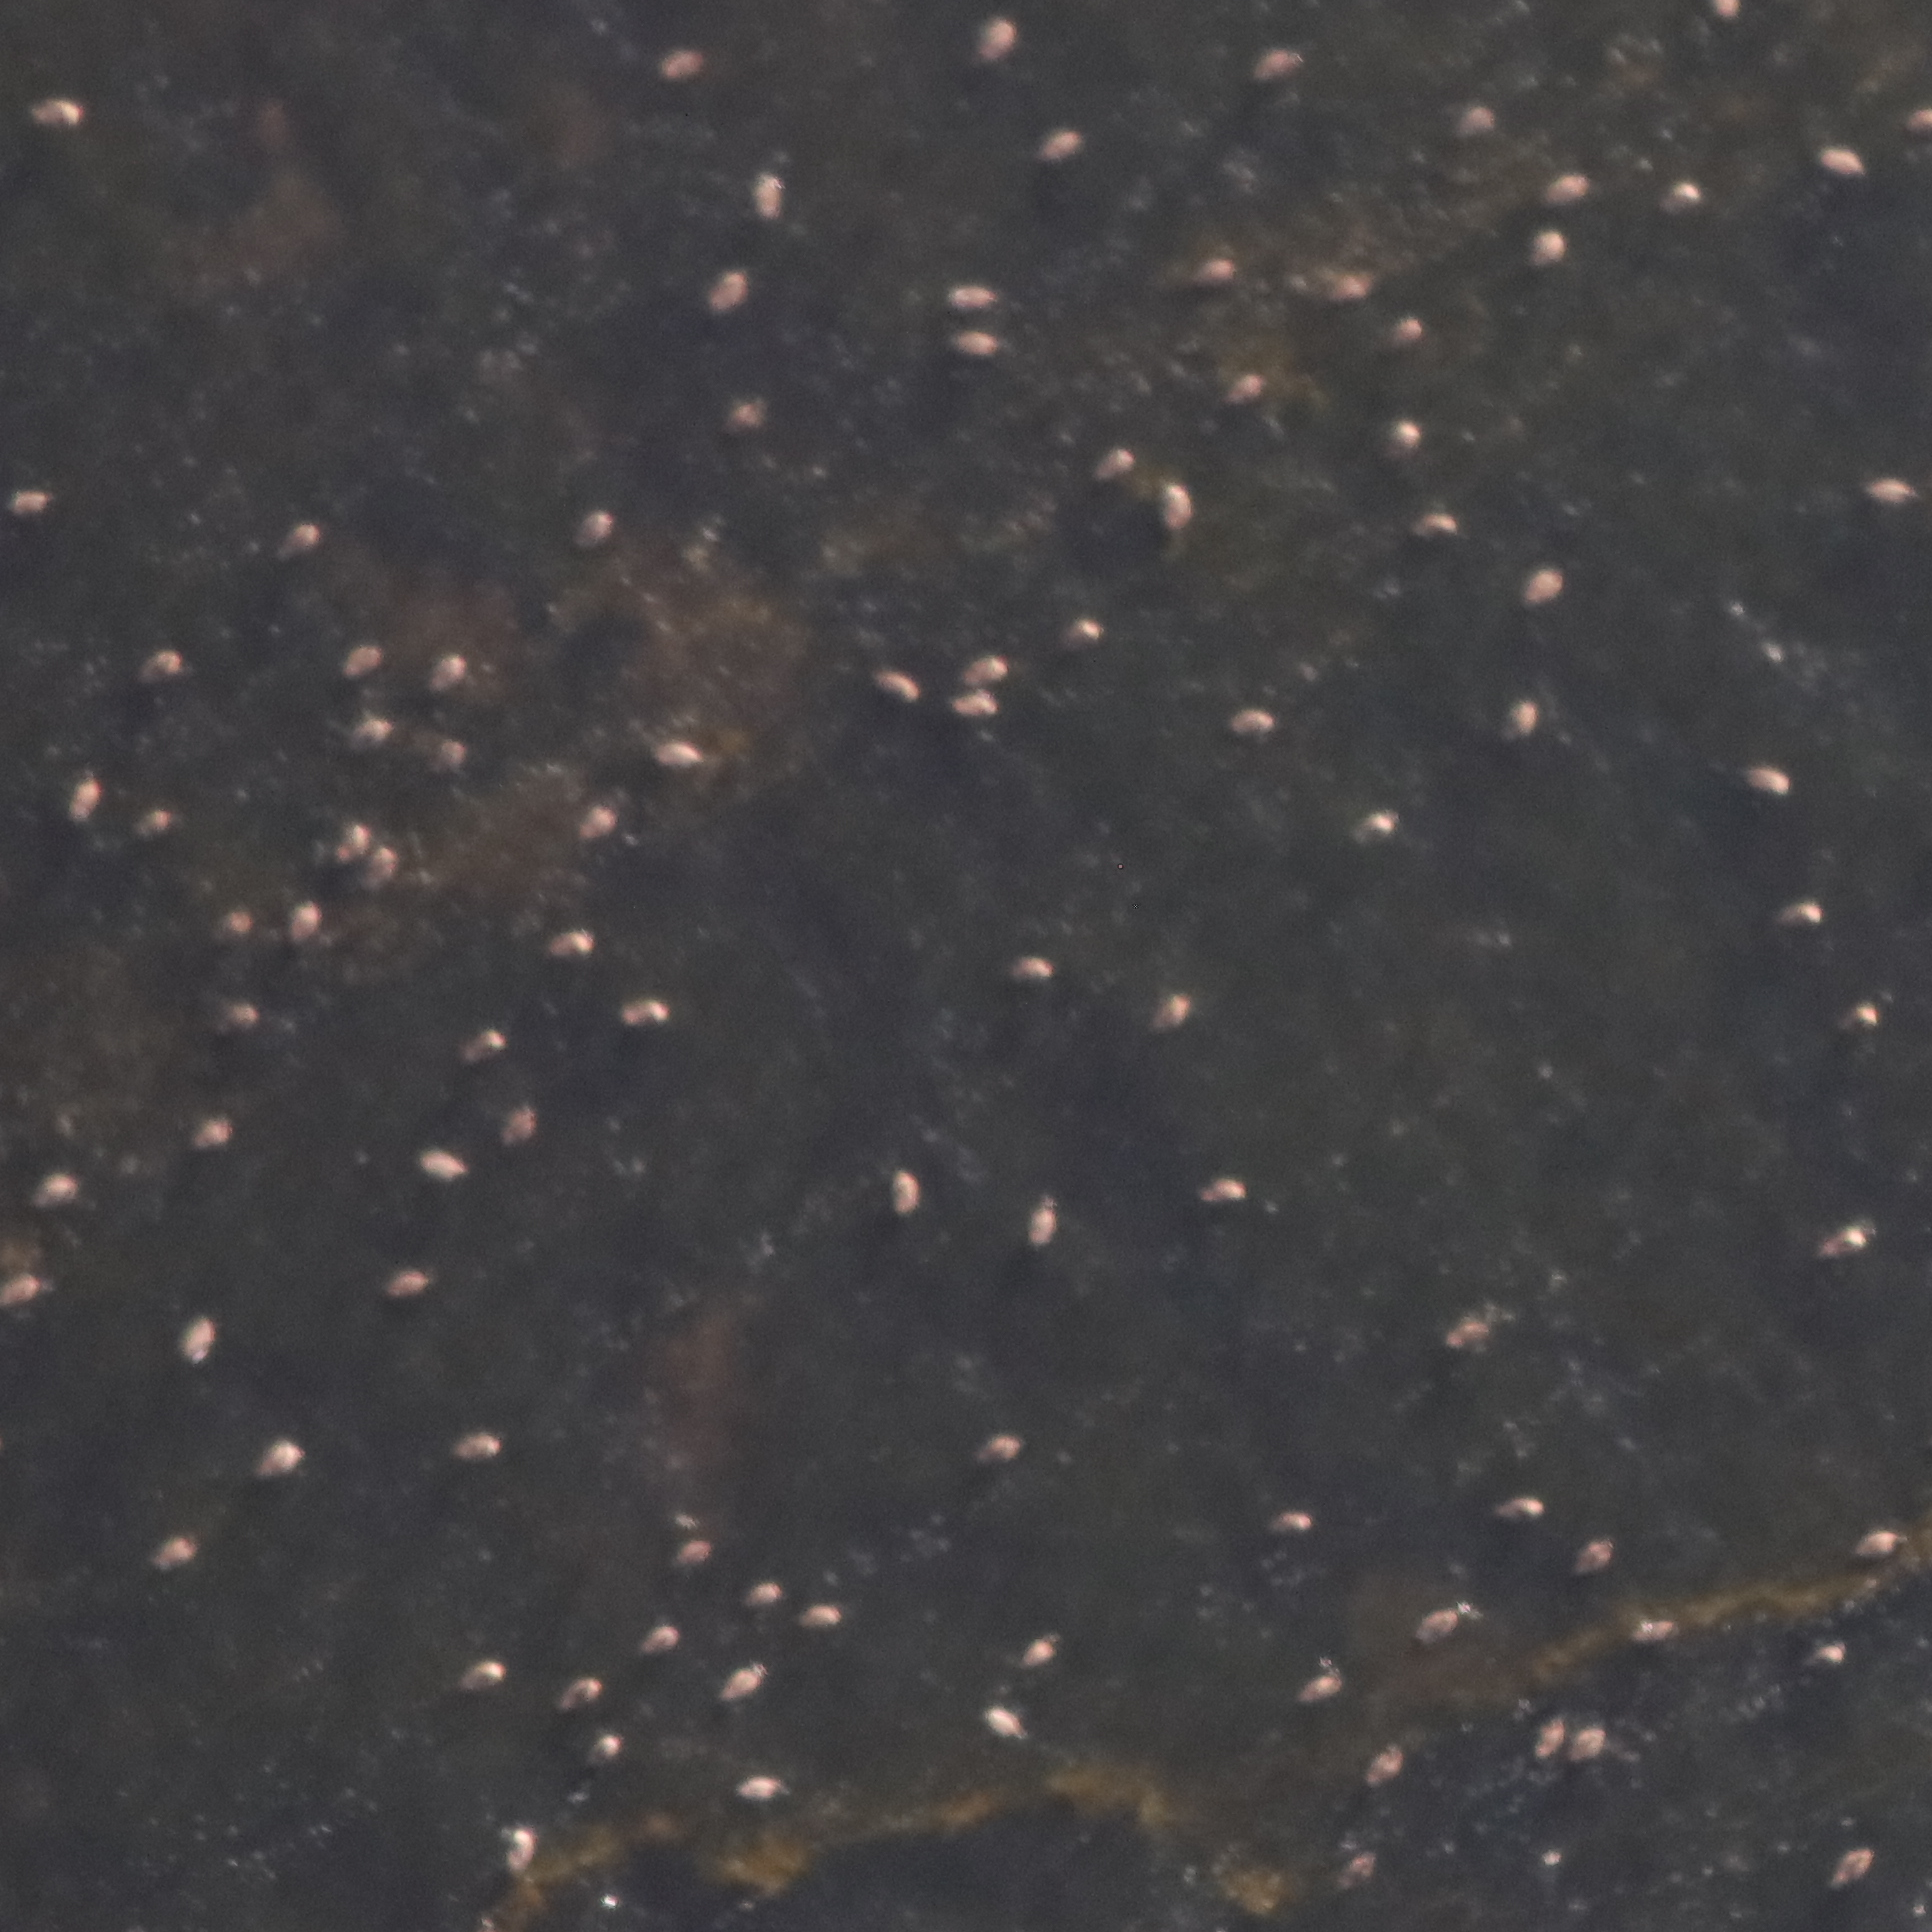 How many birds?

99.